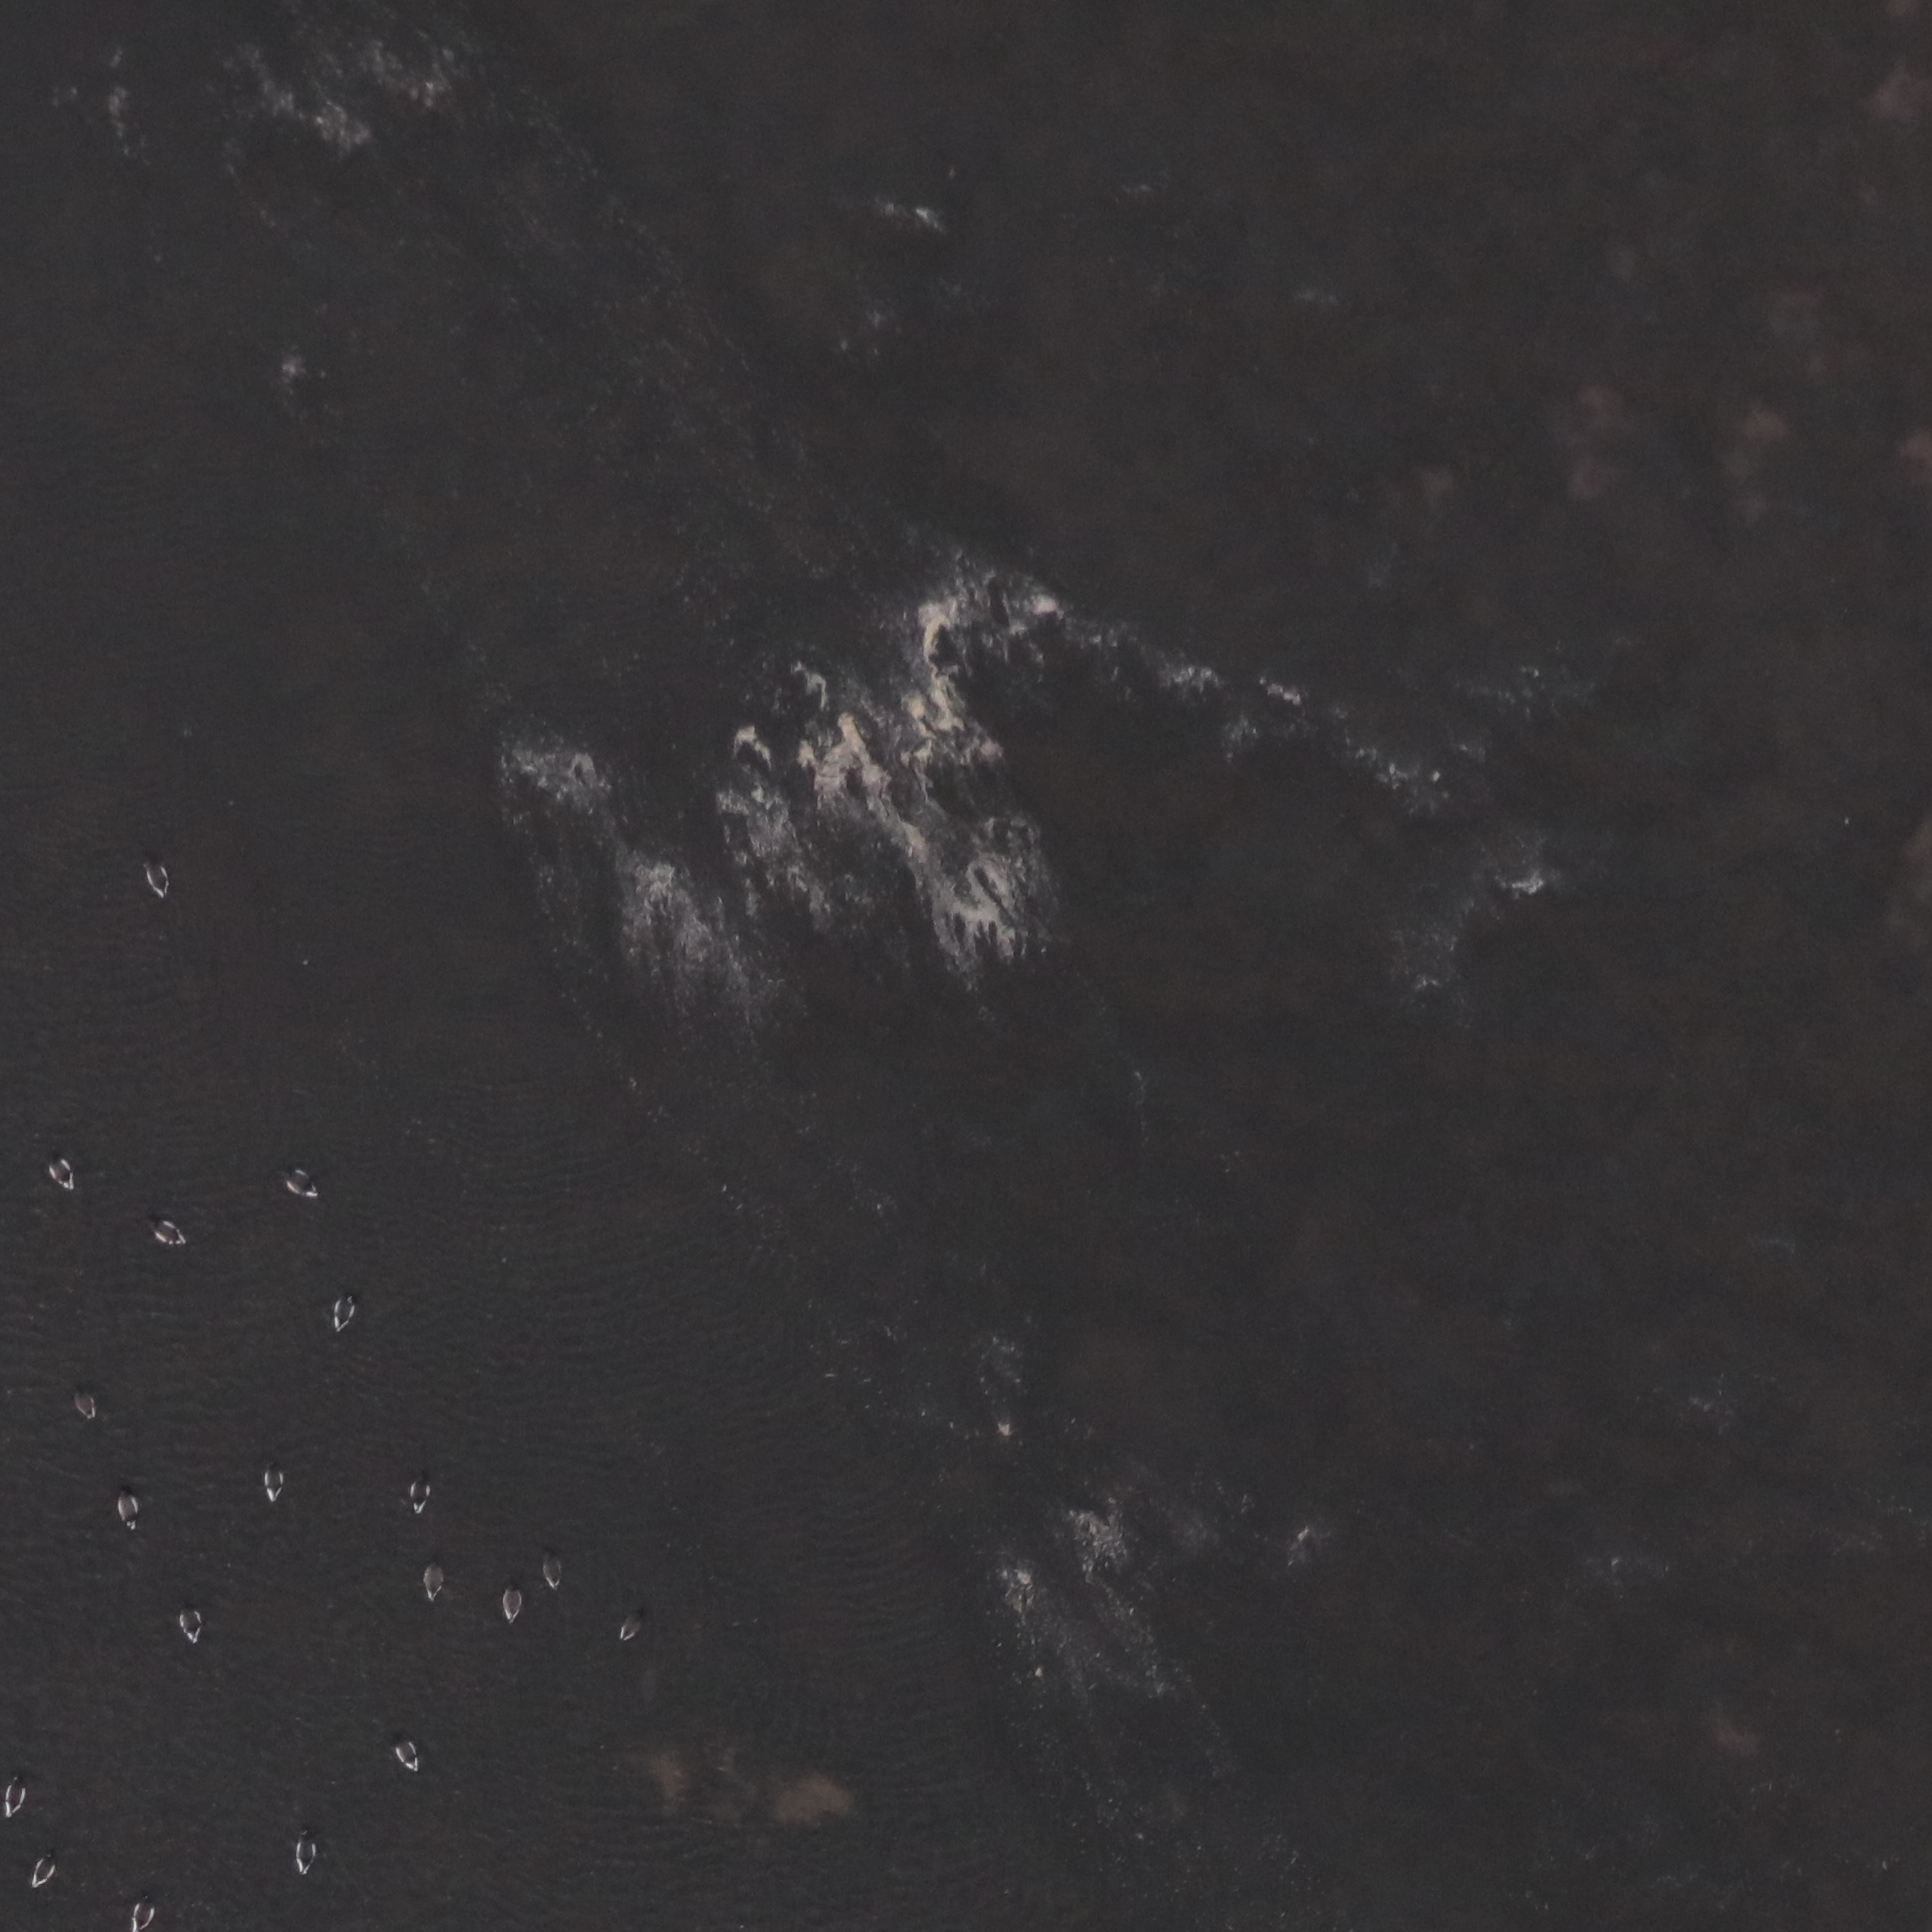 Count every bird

19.